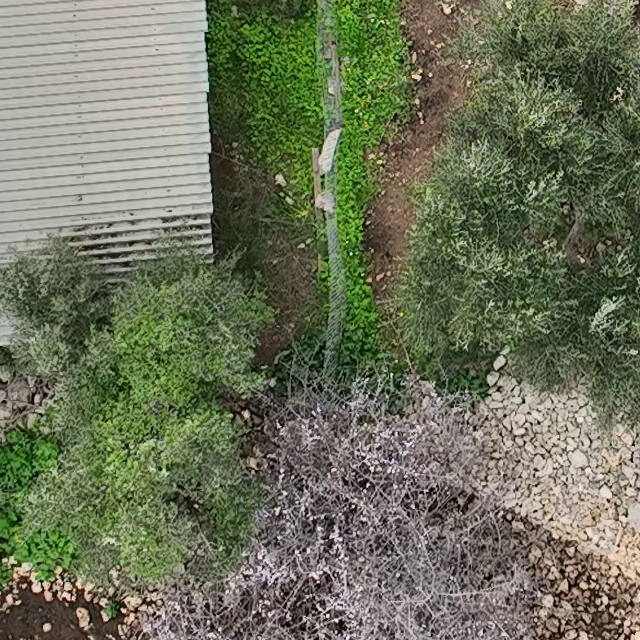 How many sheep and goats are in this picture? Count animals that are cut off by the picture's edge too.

0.